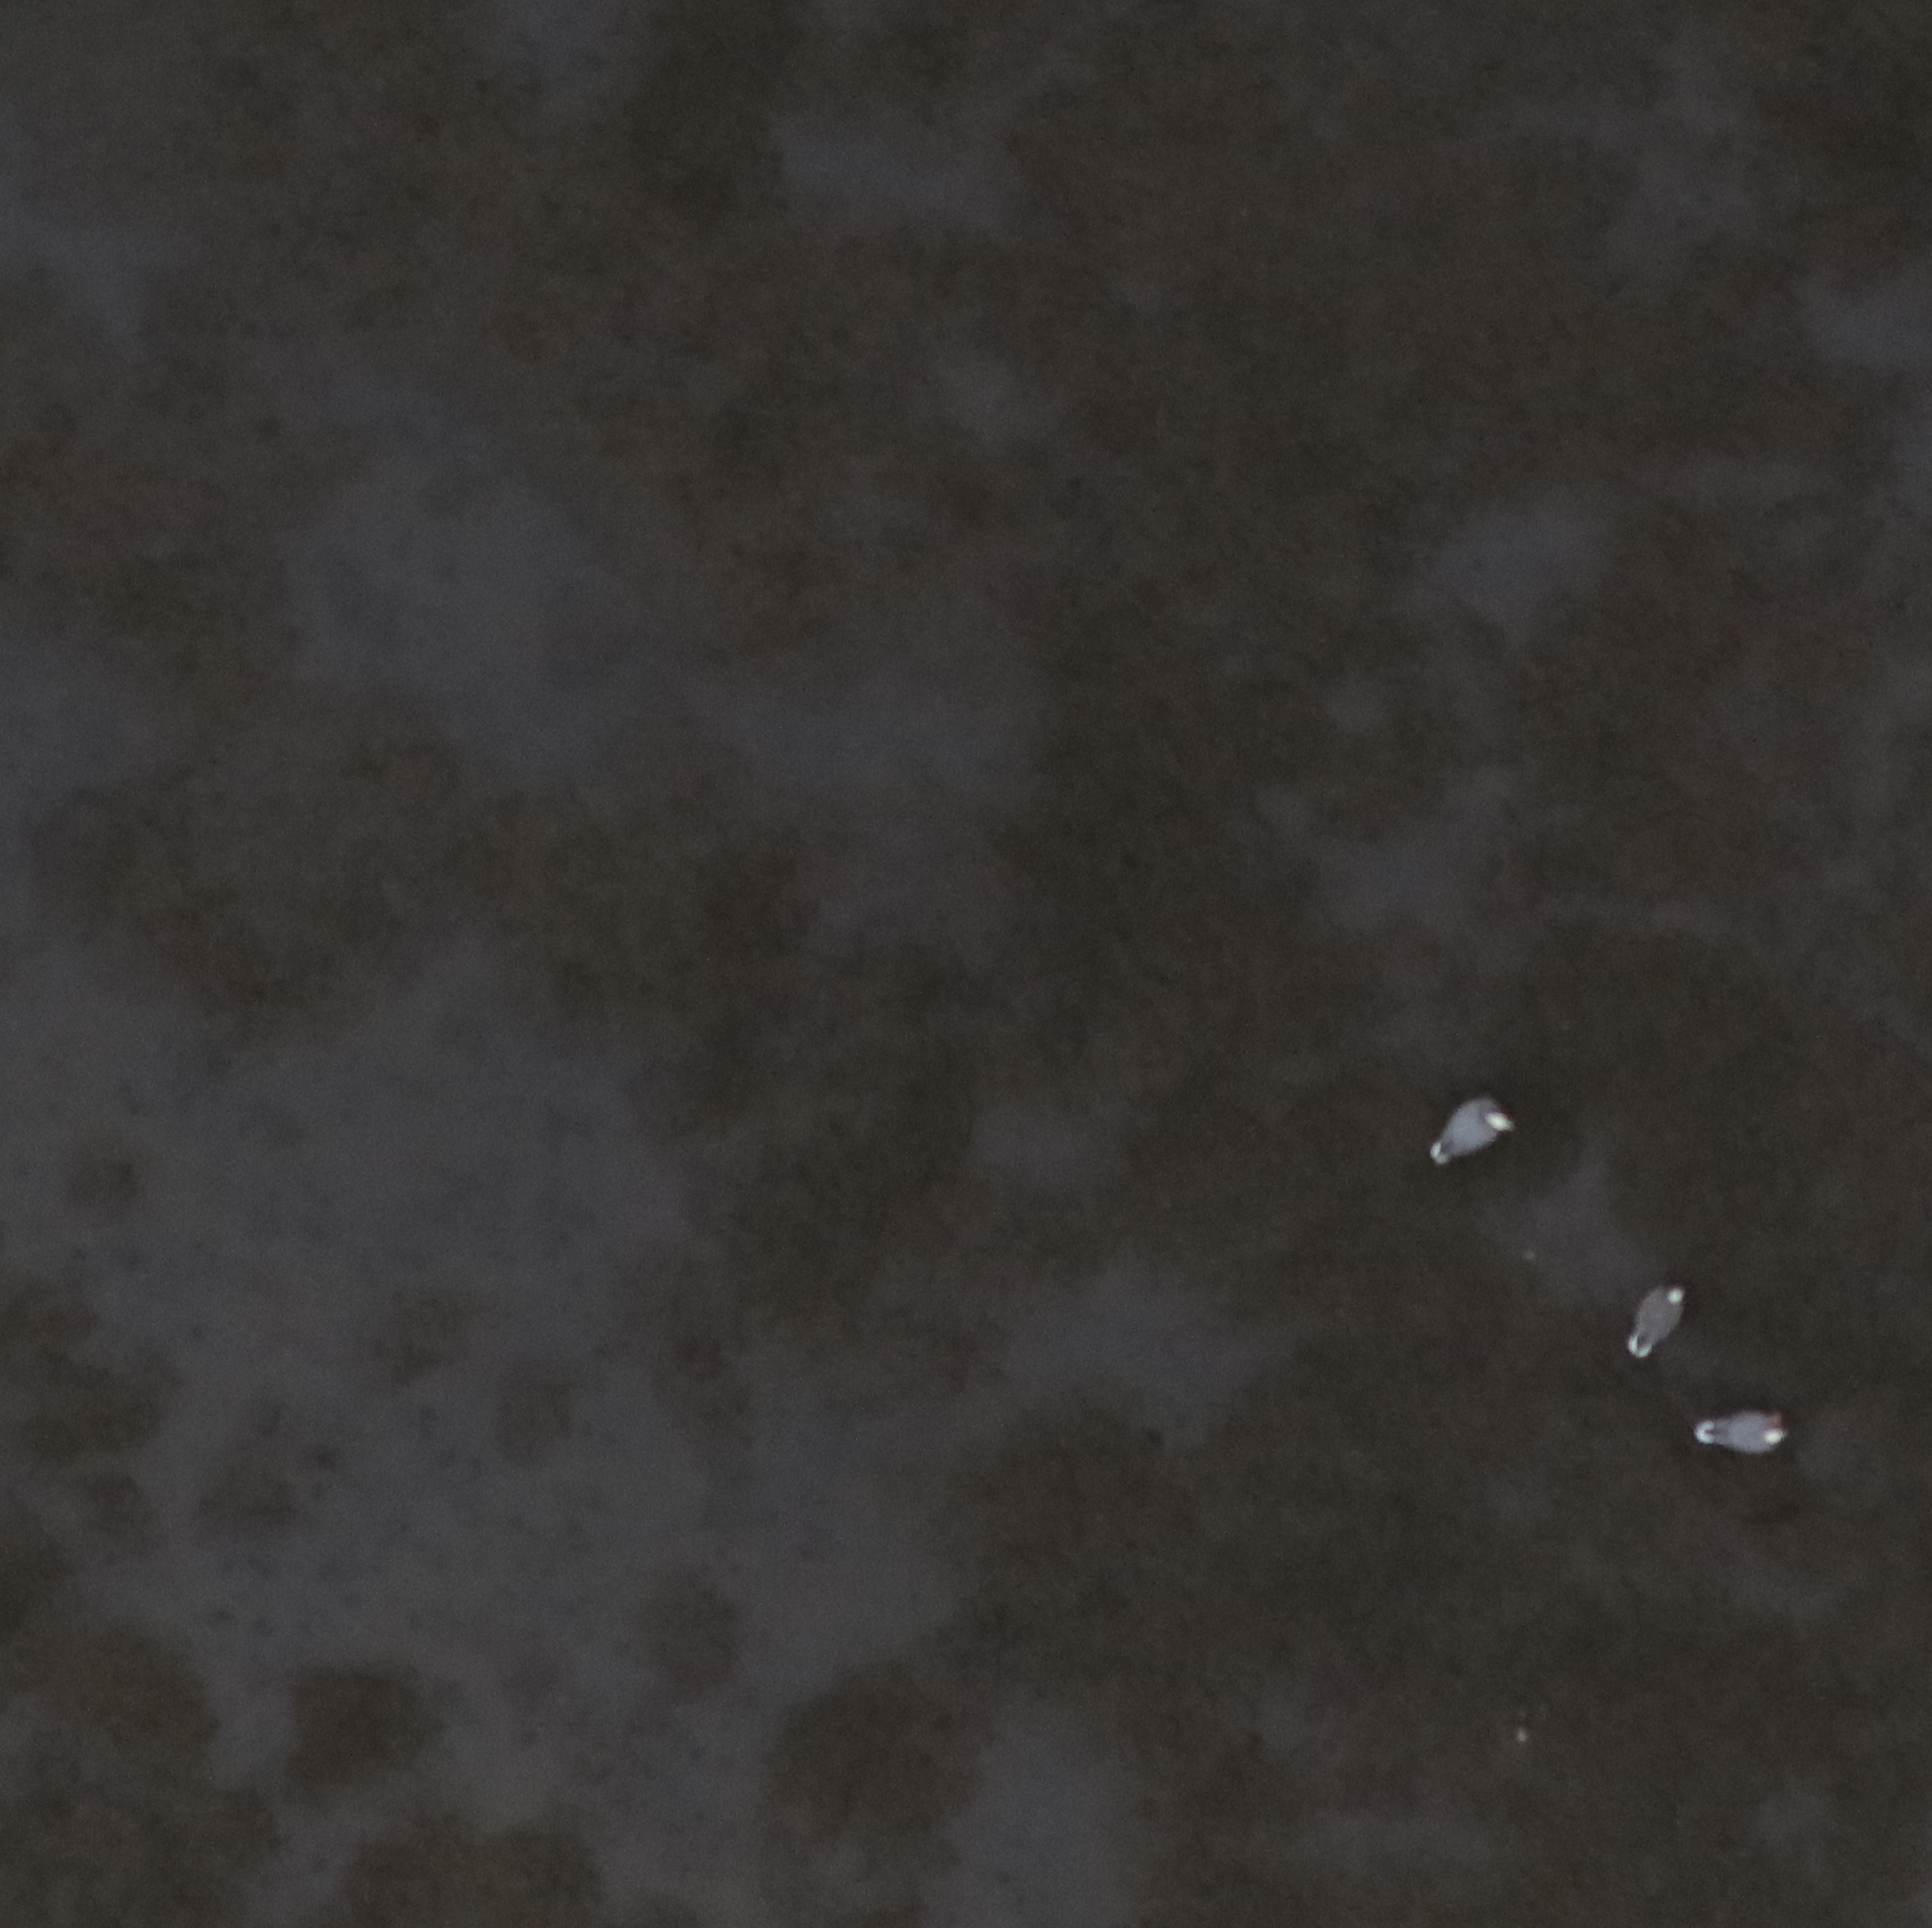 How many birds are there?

3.